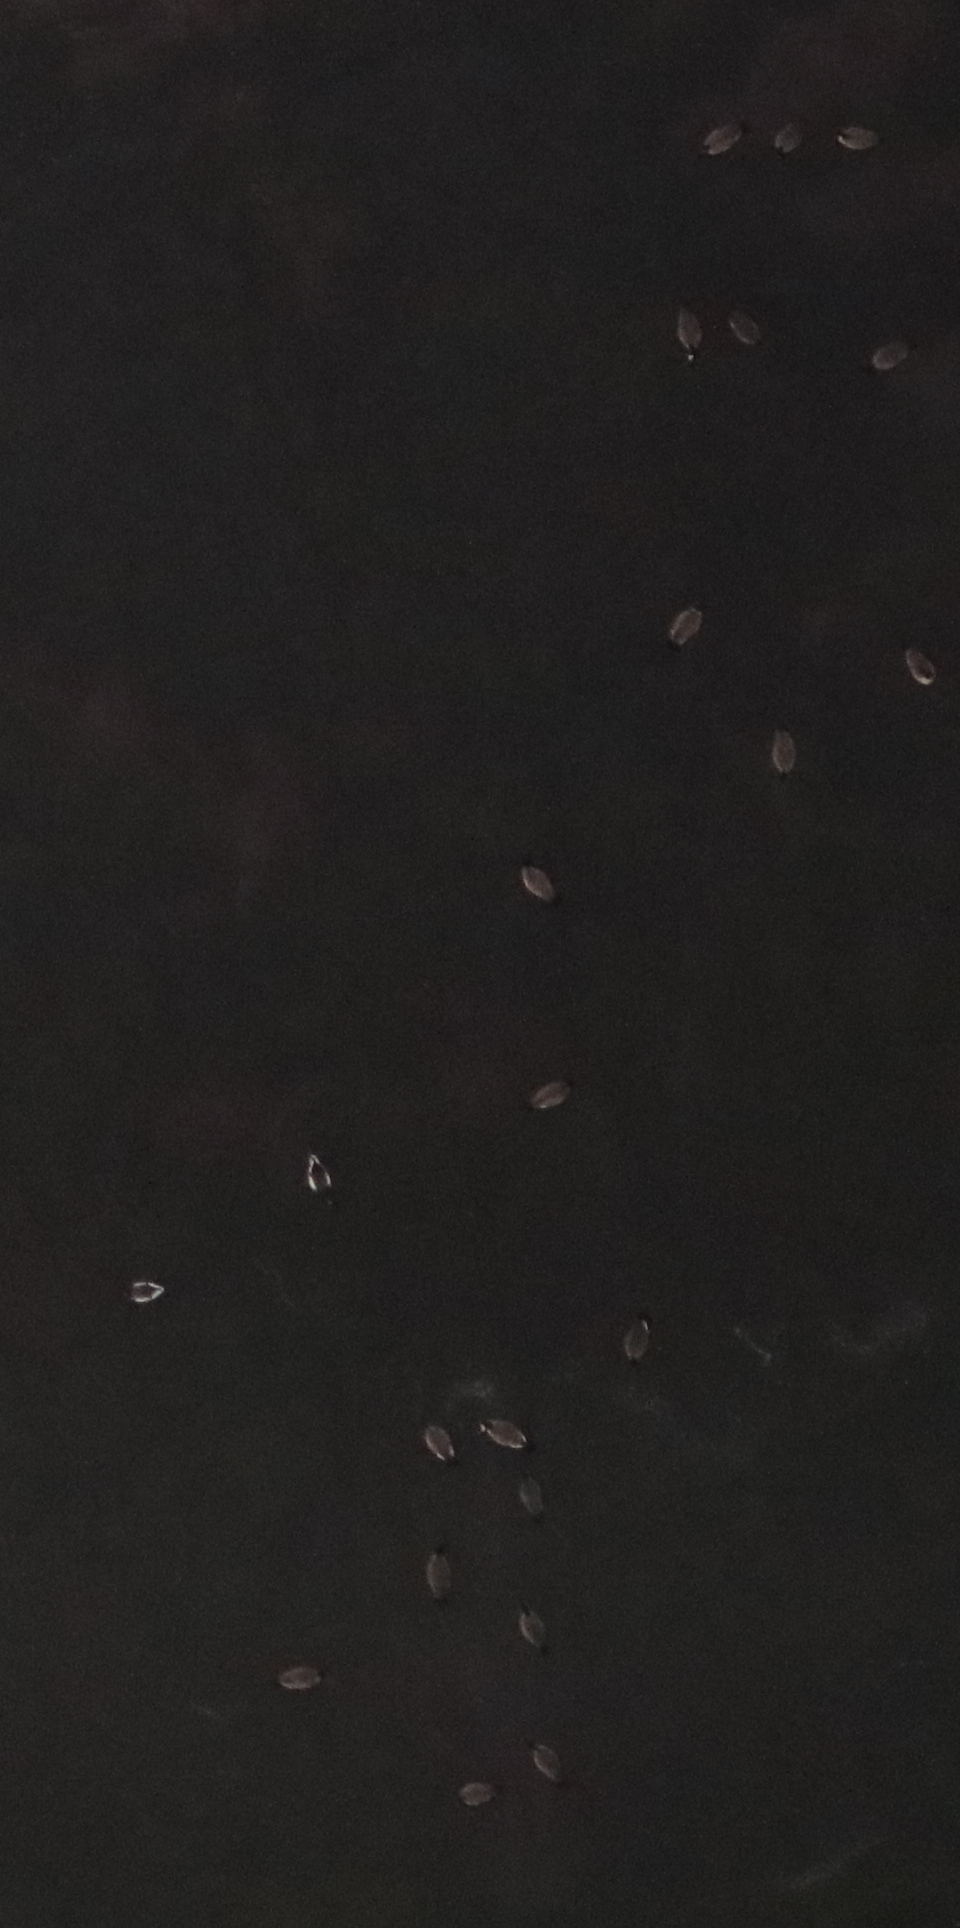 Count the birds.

22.